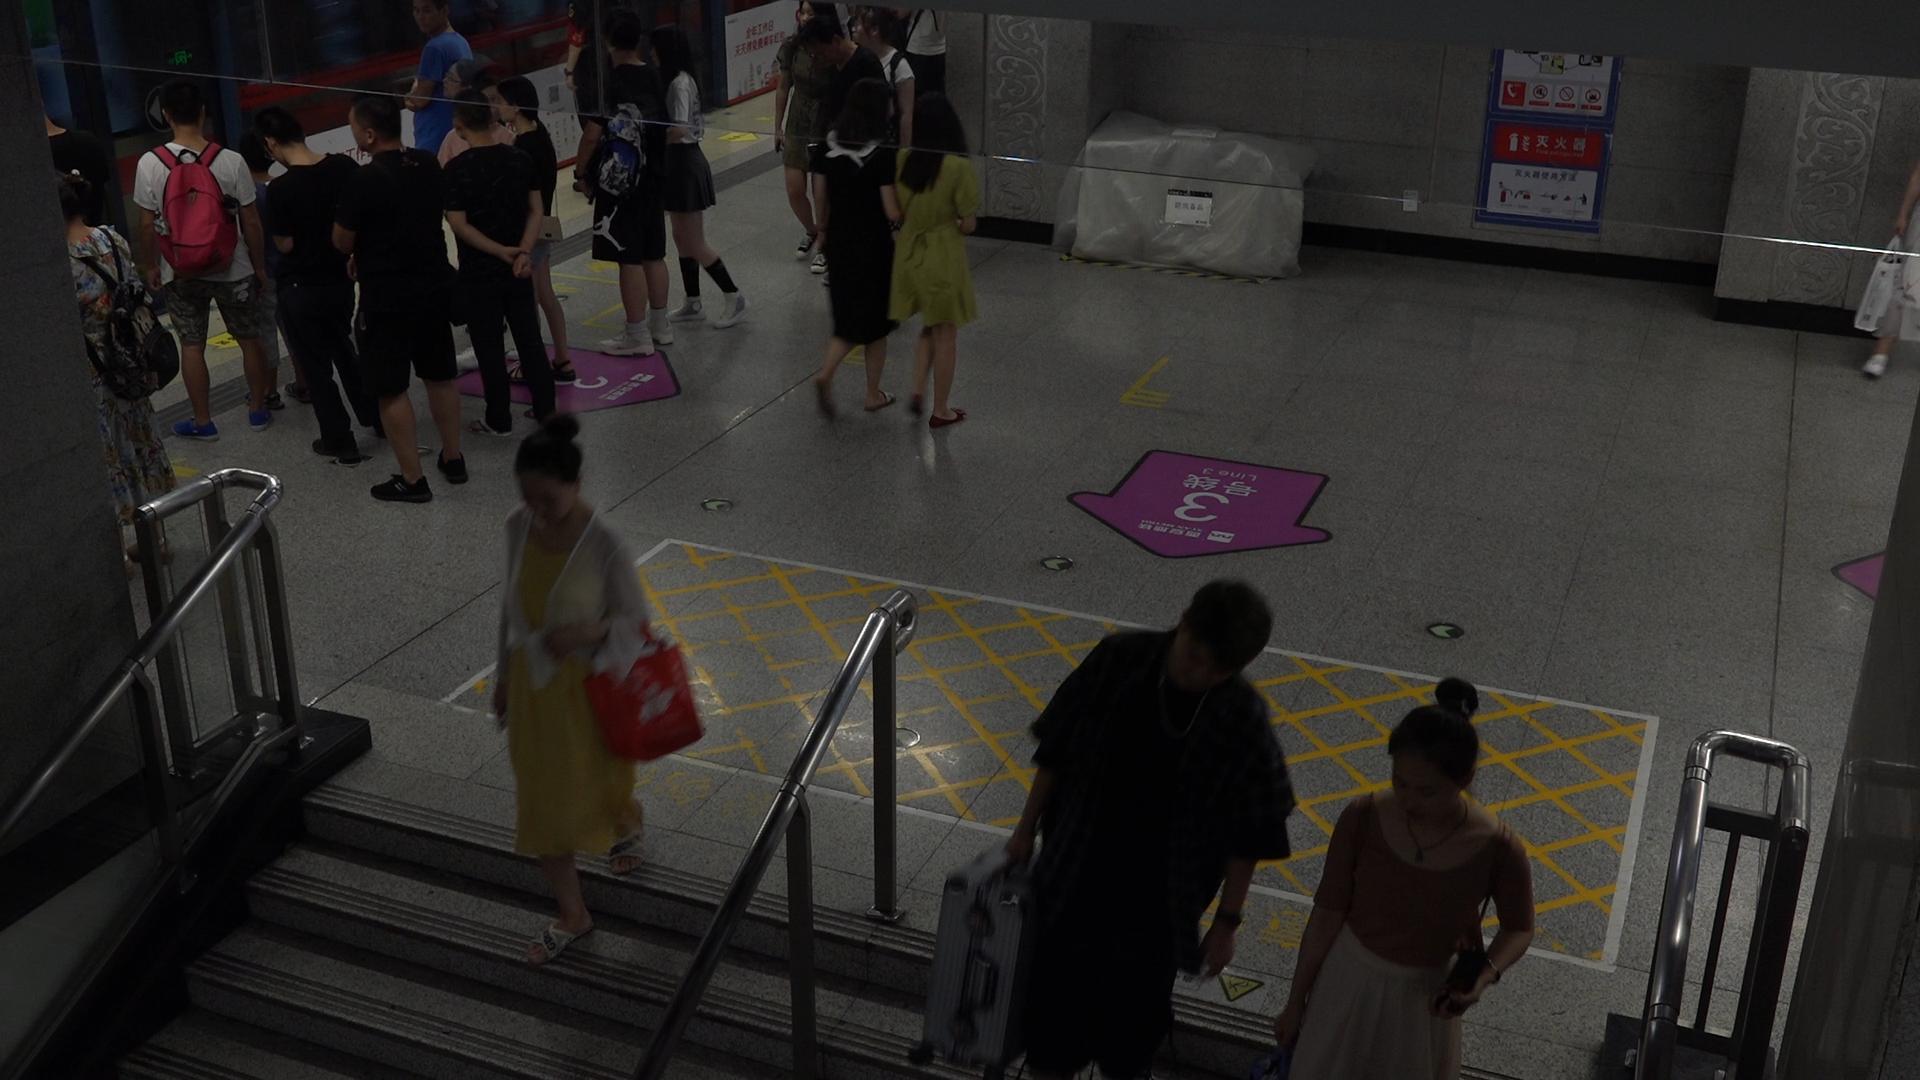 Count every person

20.